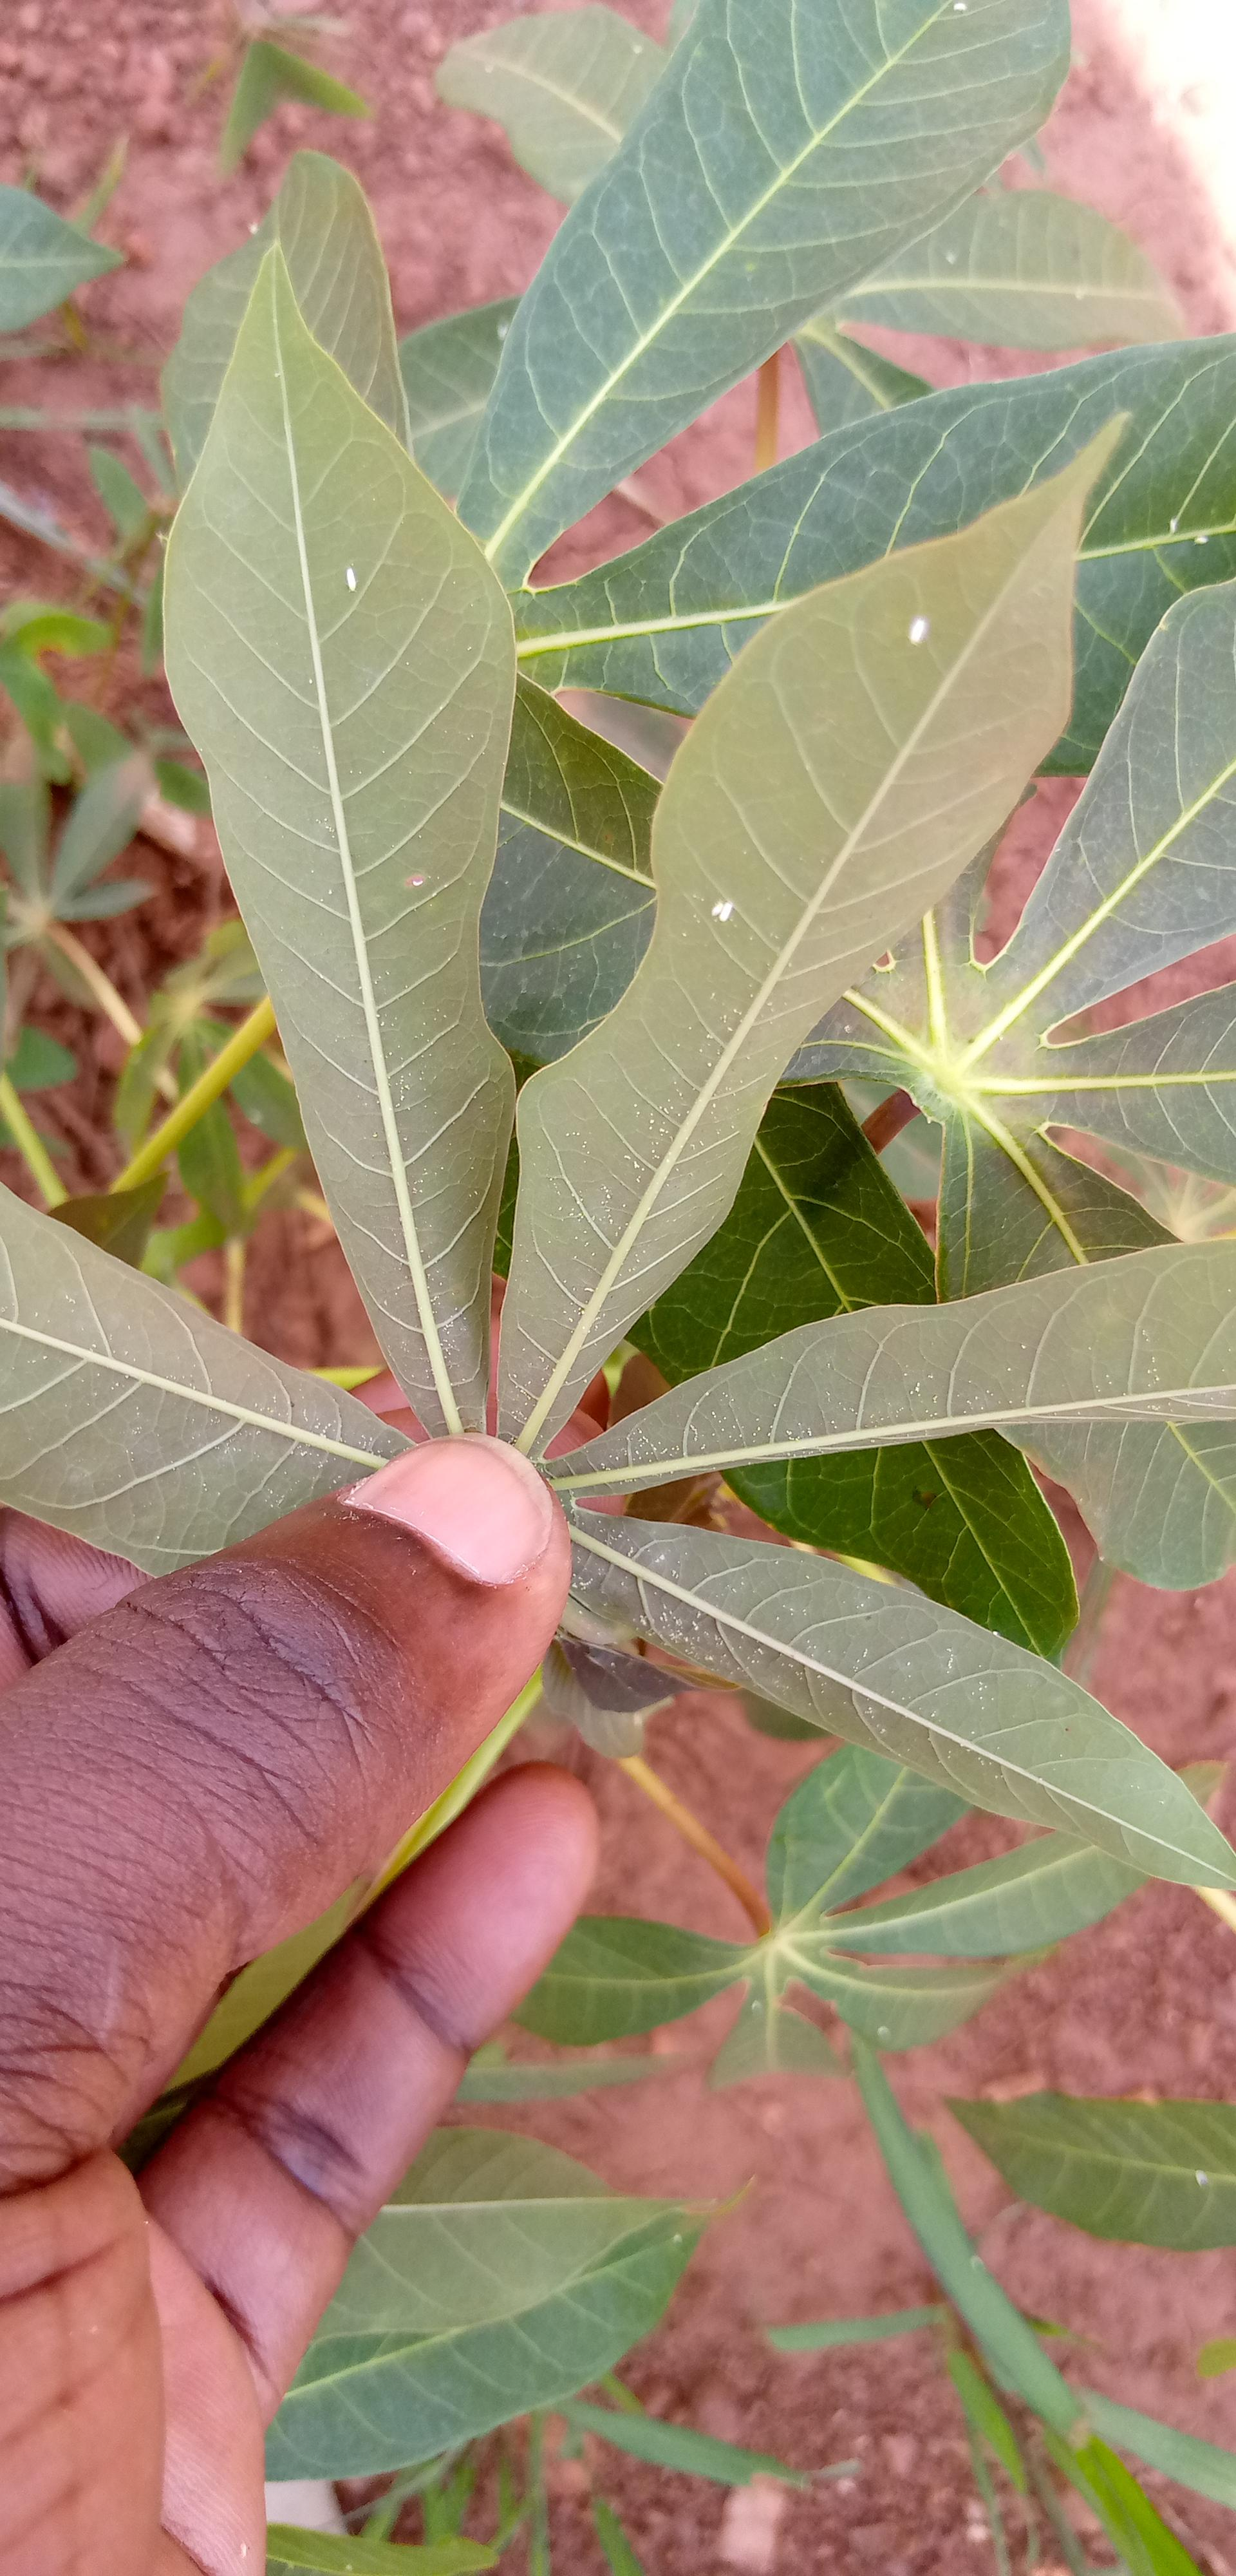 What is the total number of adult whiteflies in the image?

7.